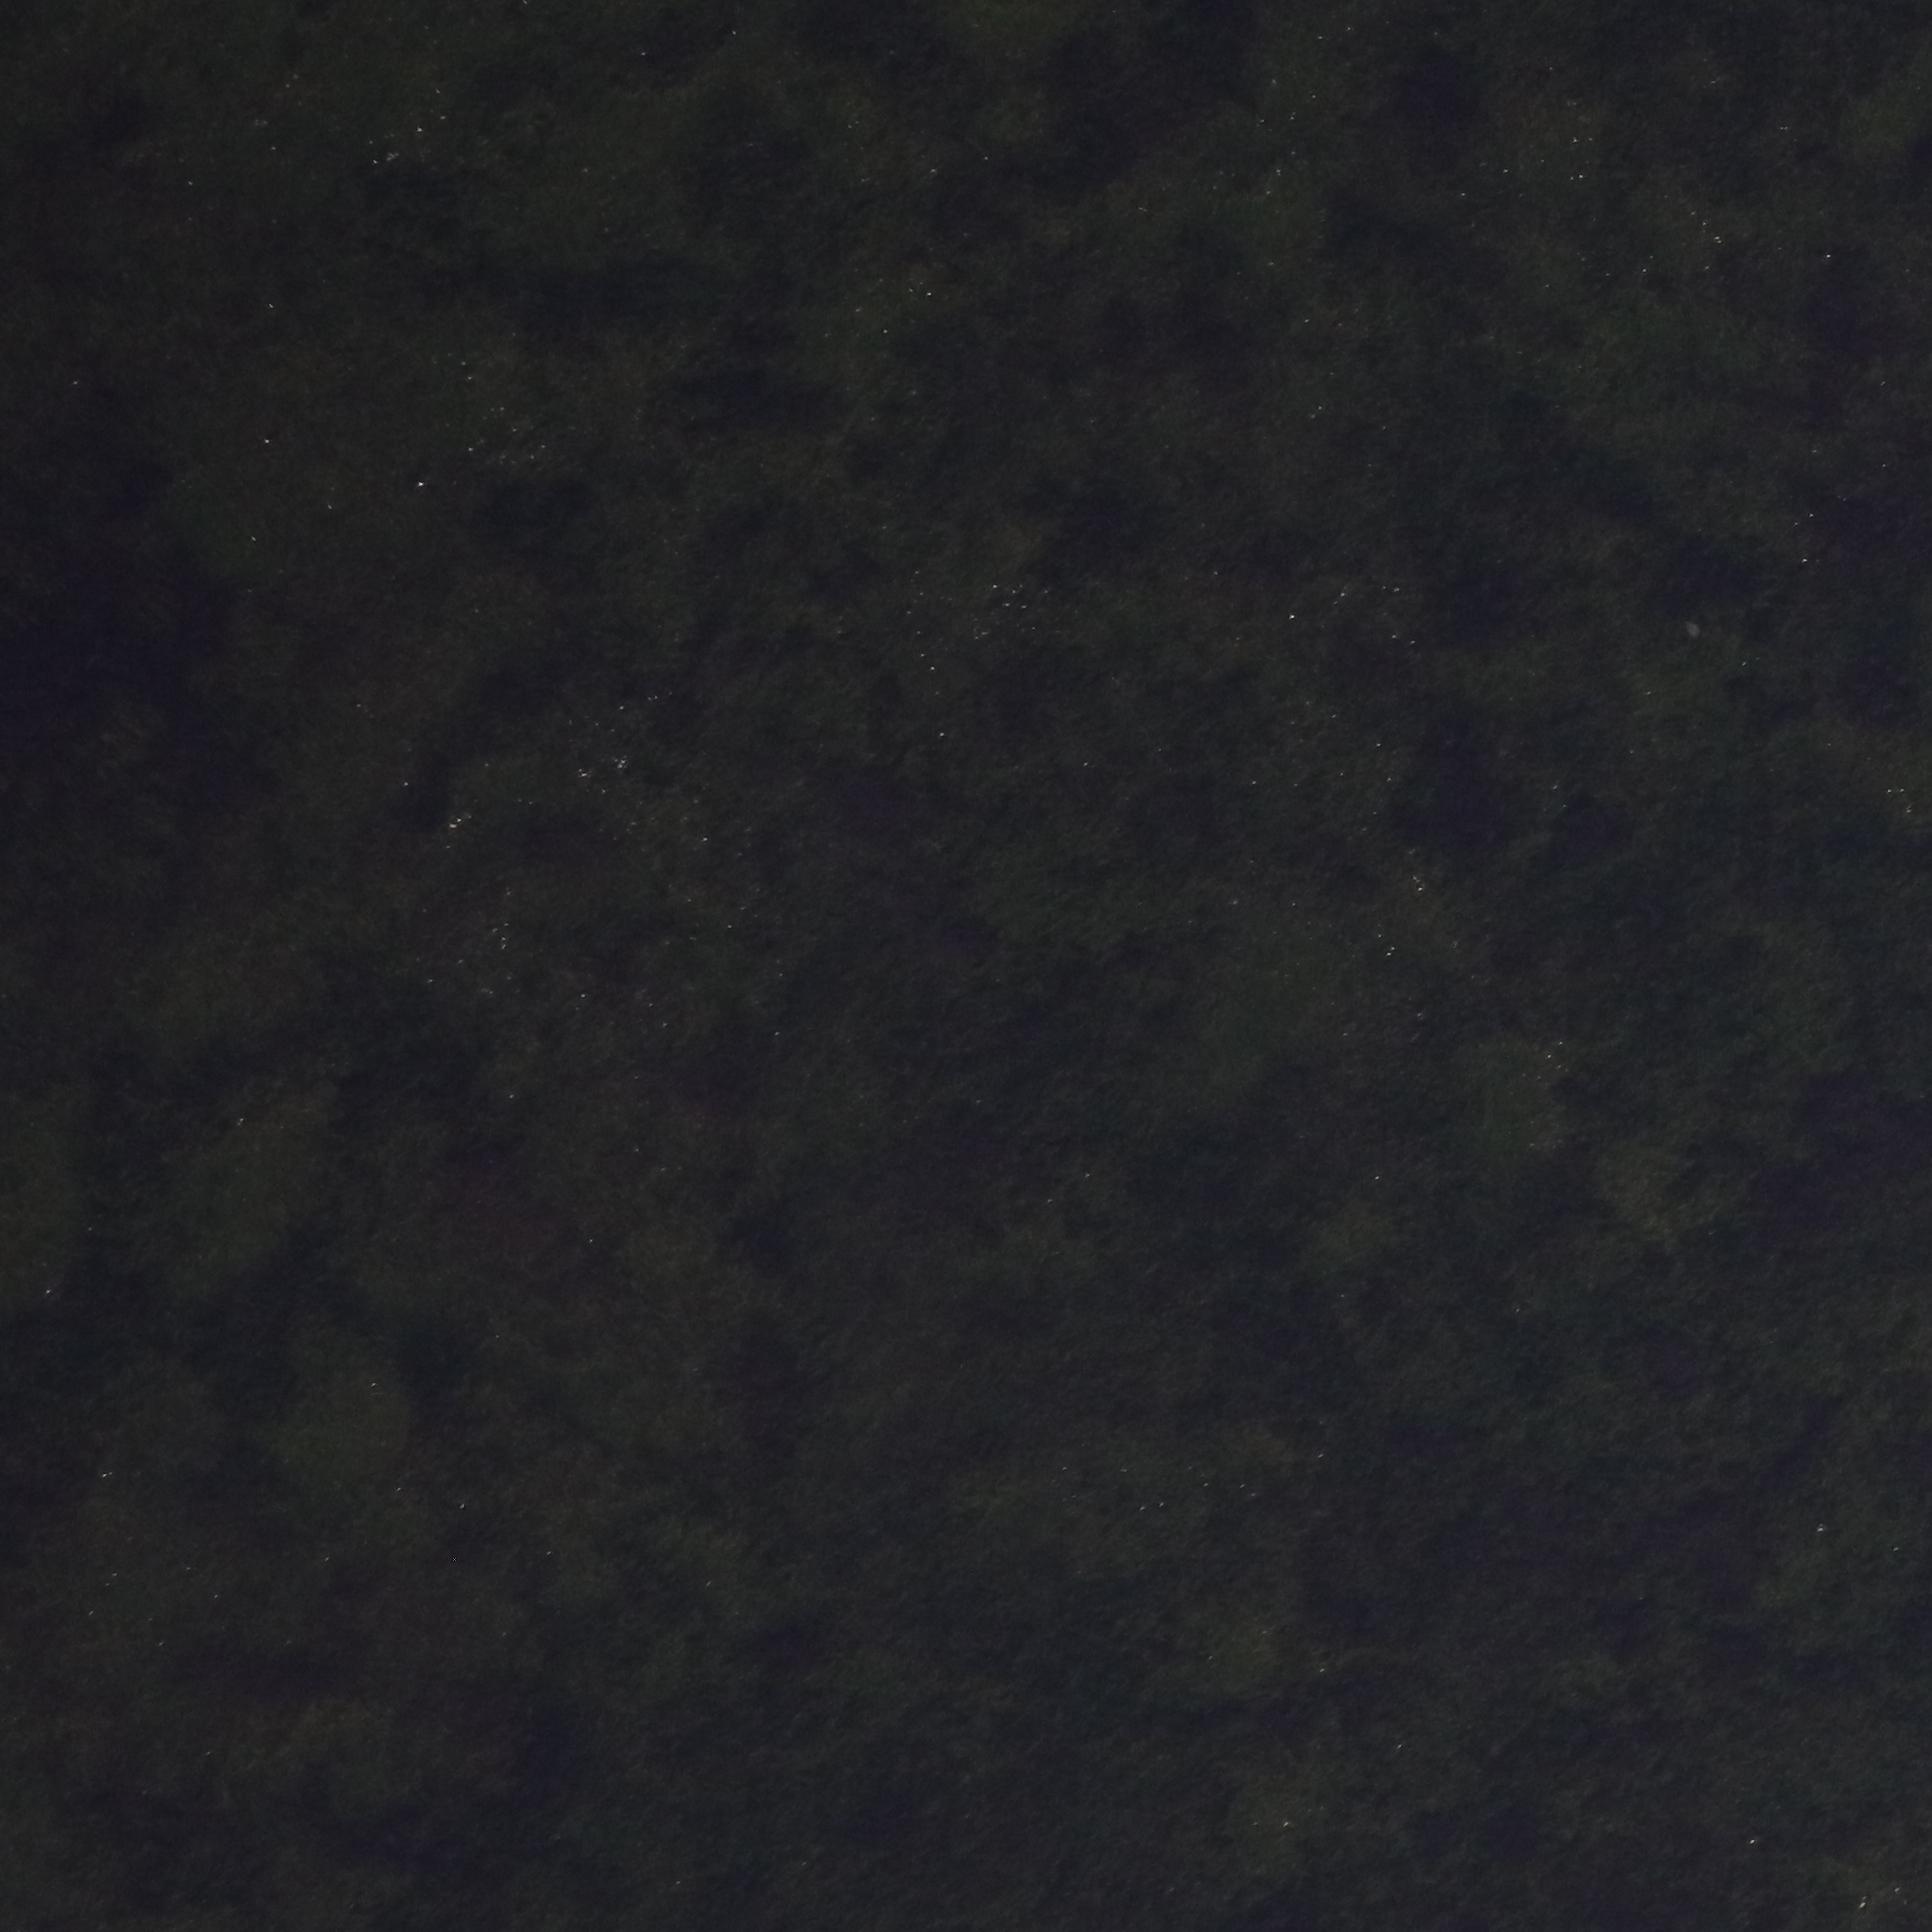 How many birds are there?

0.